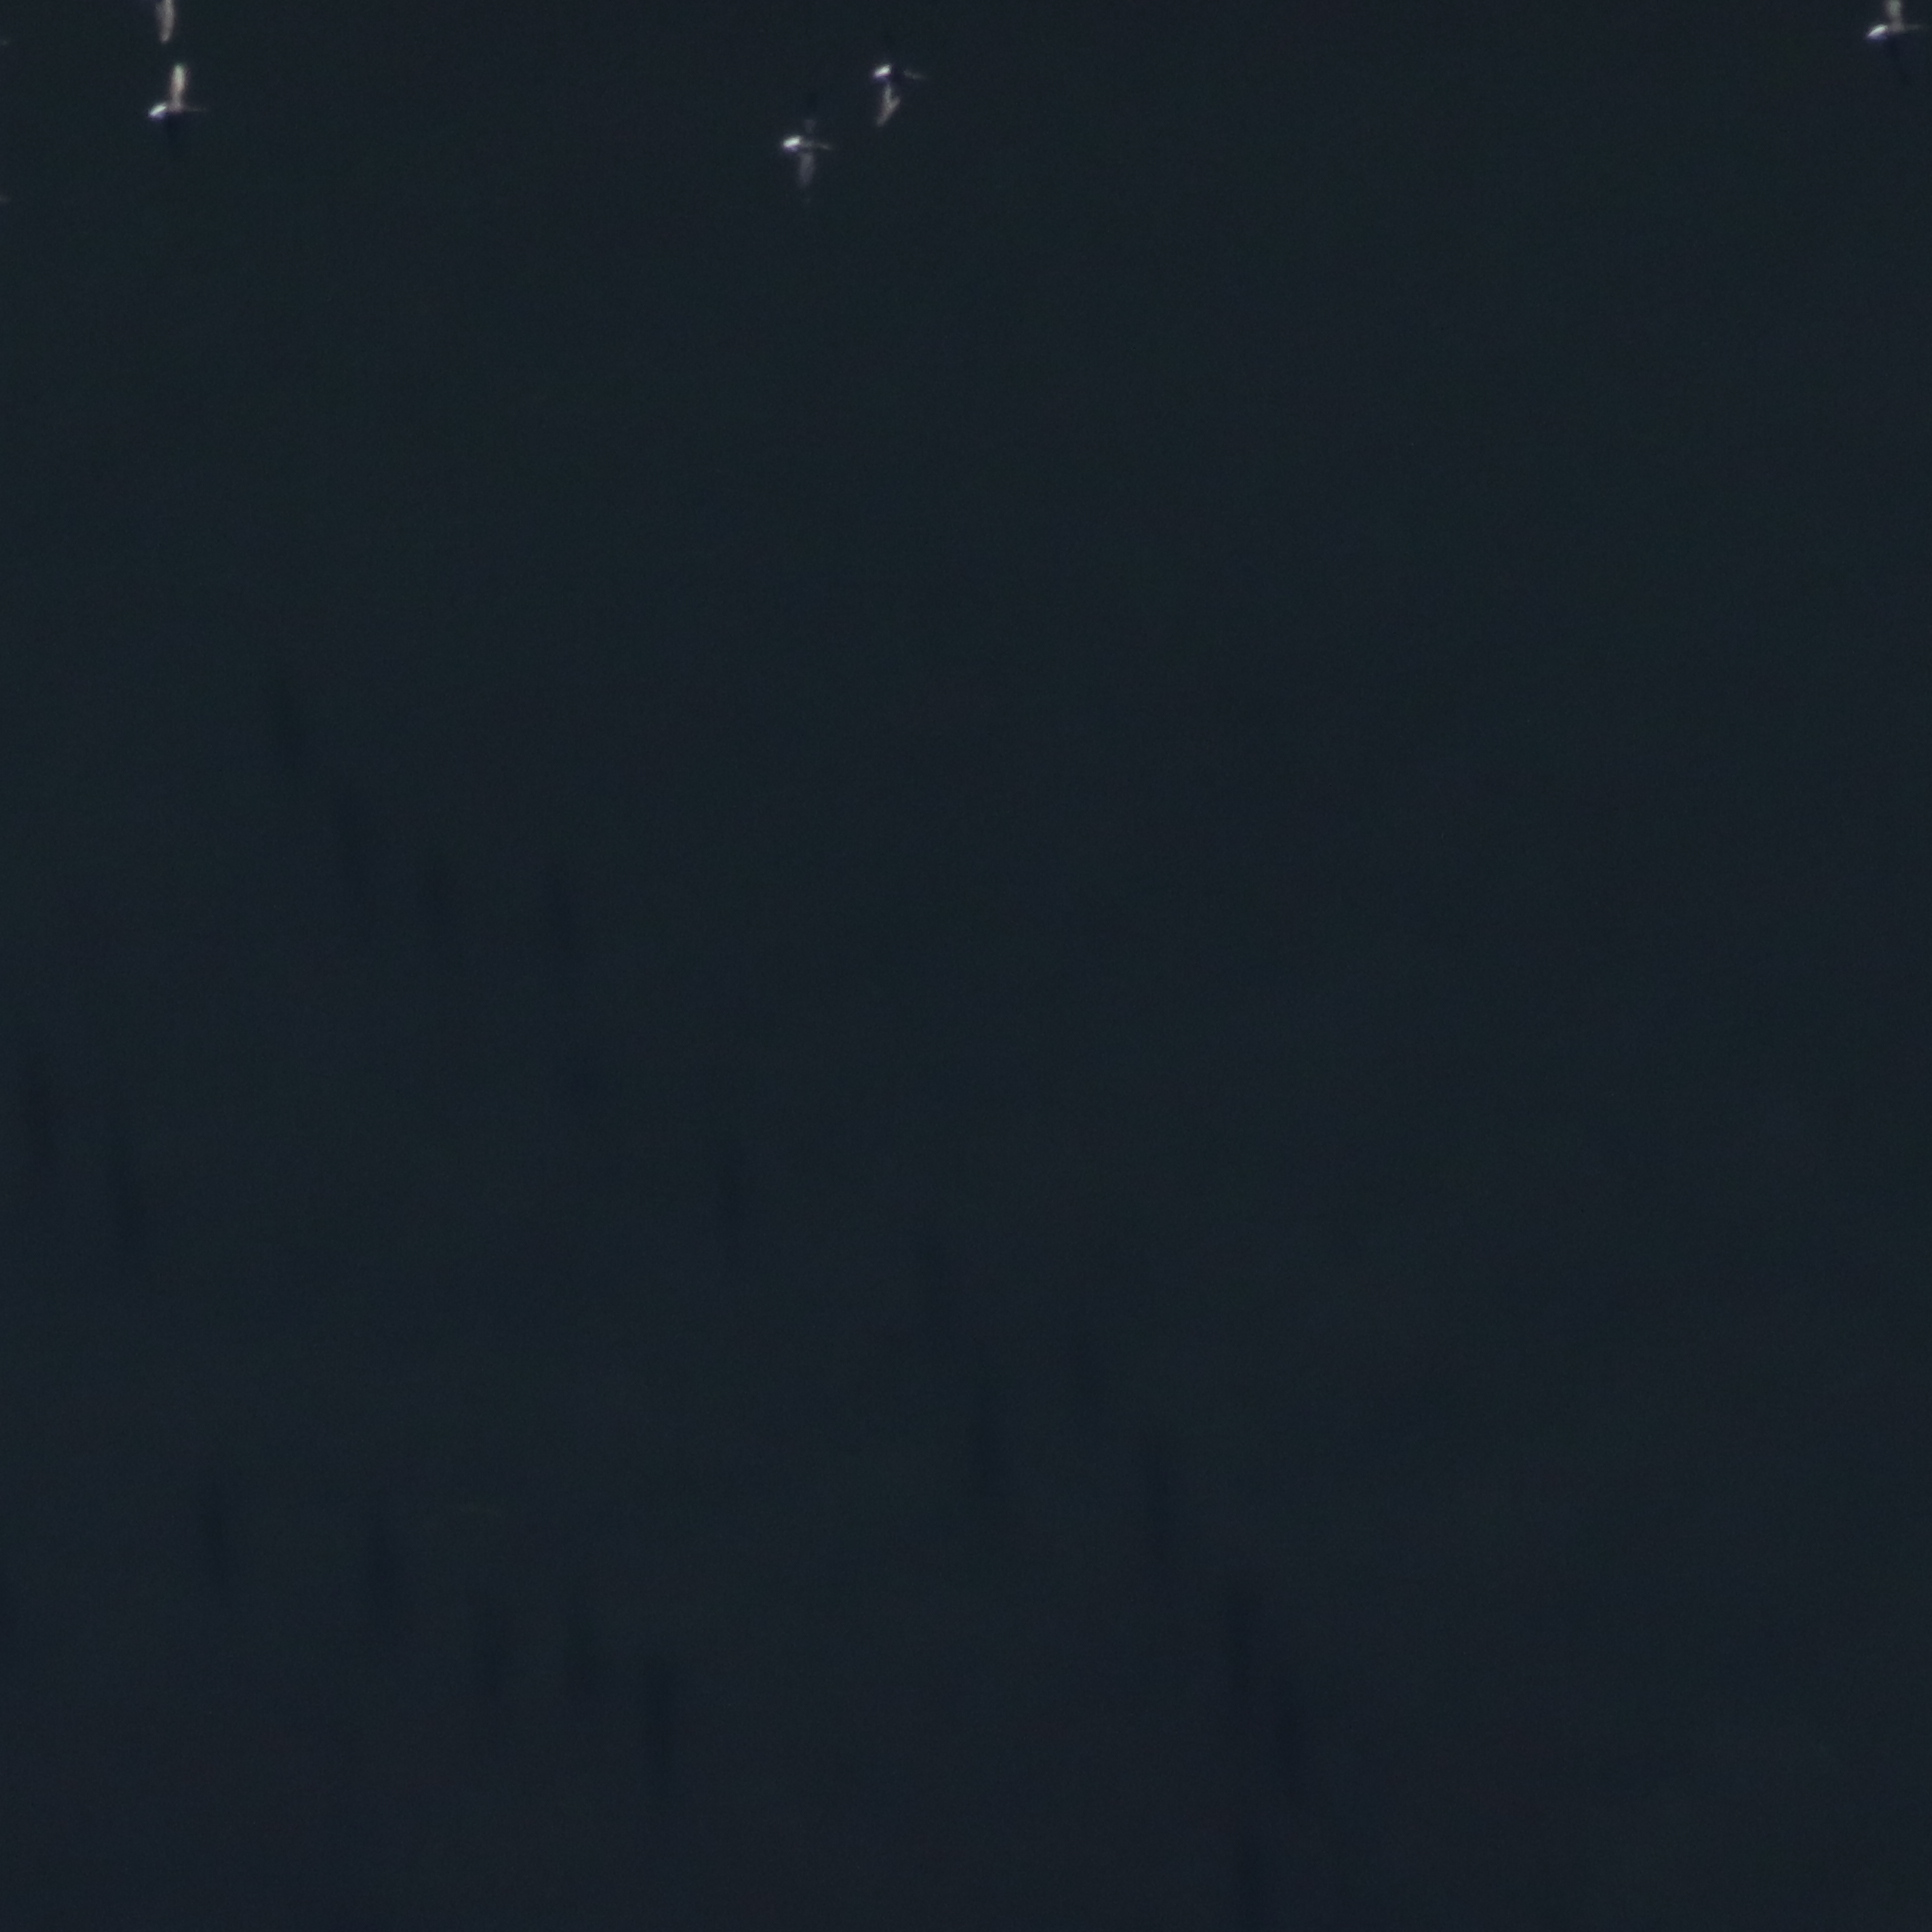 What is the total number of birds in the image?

4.